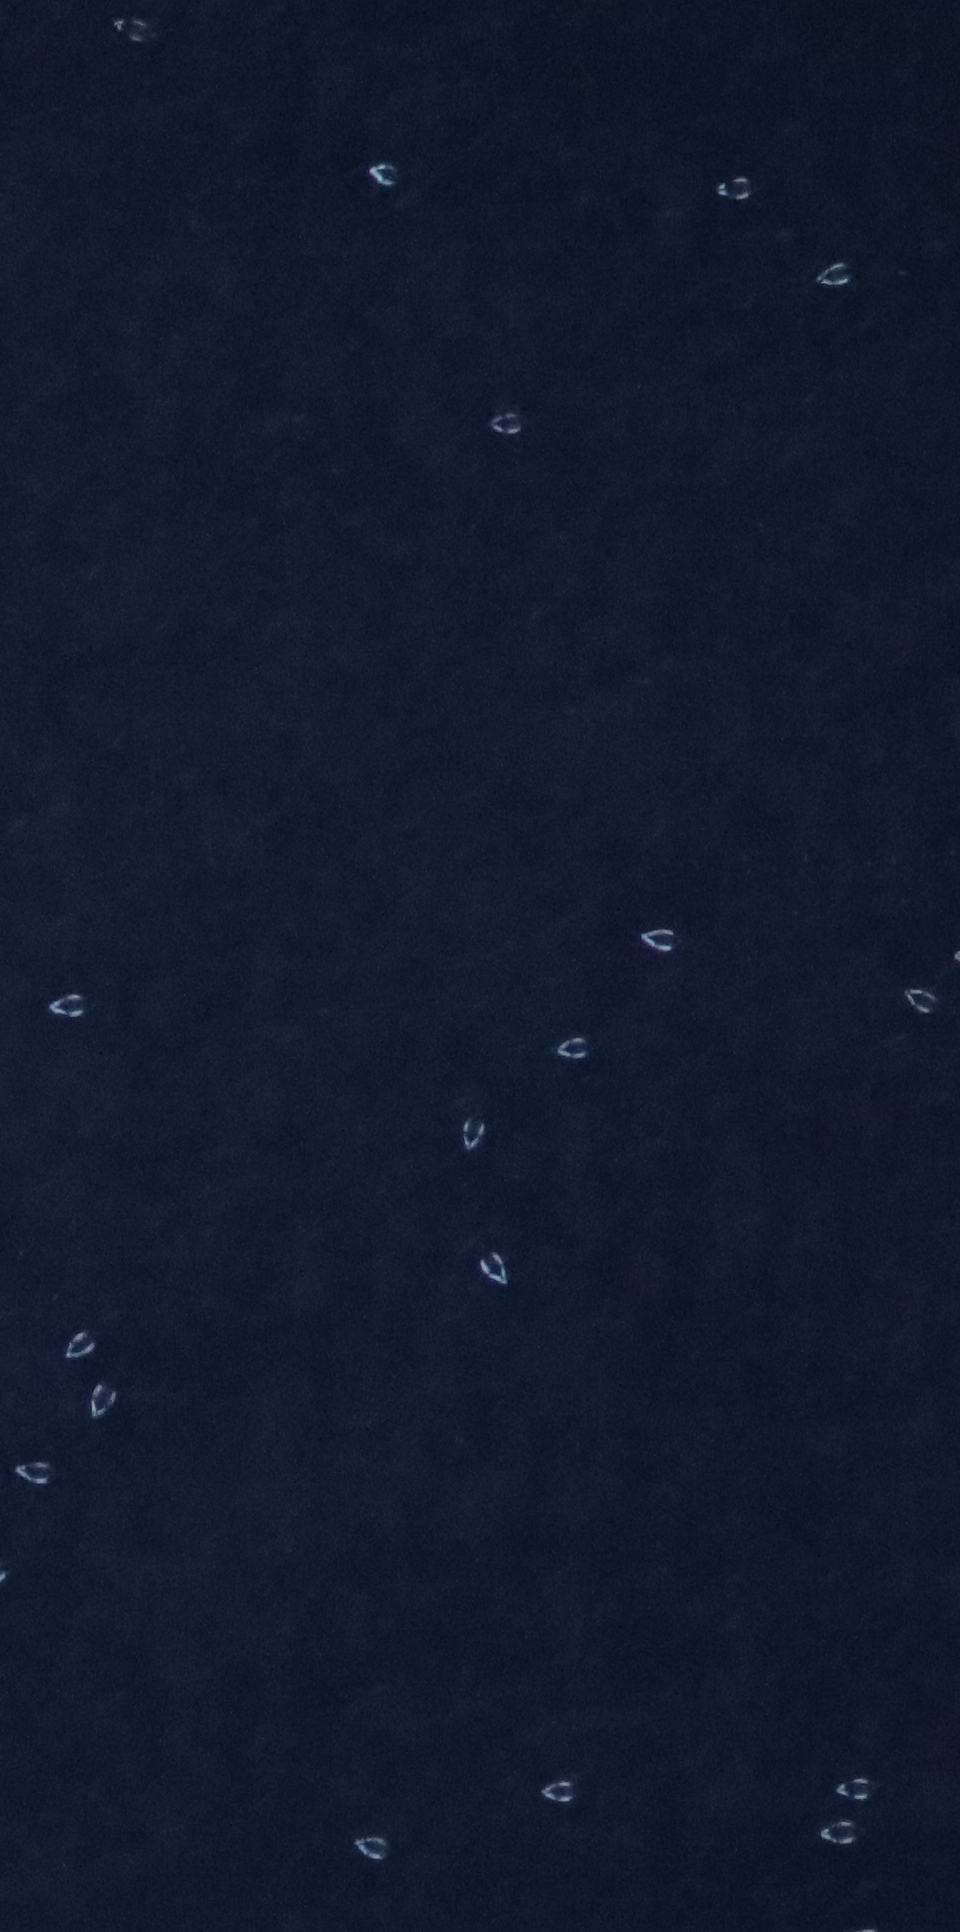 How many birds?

18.